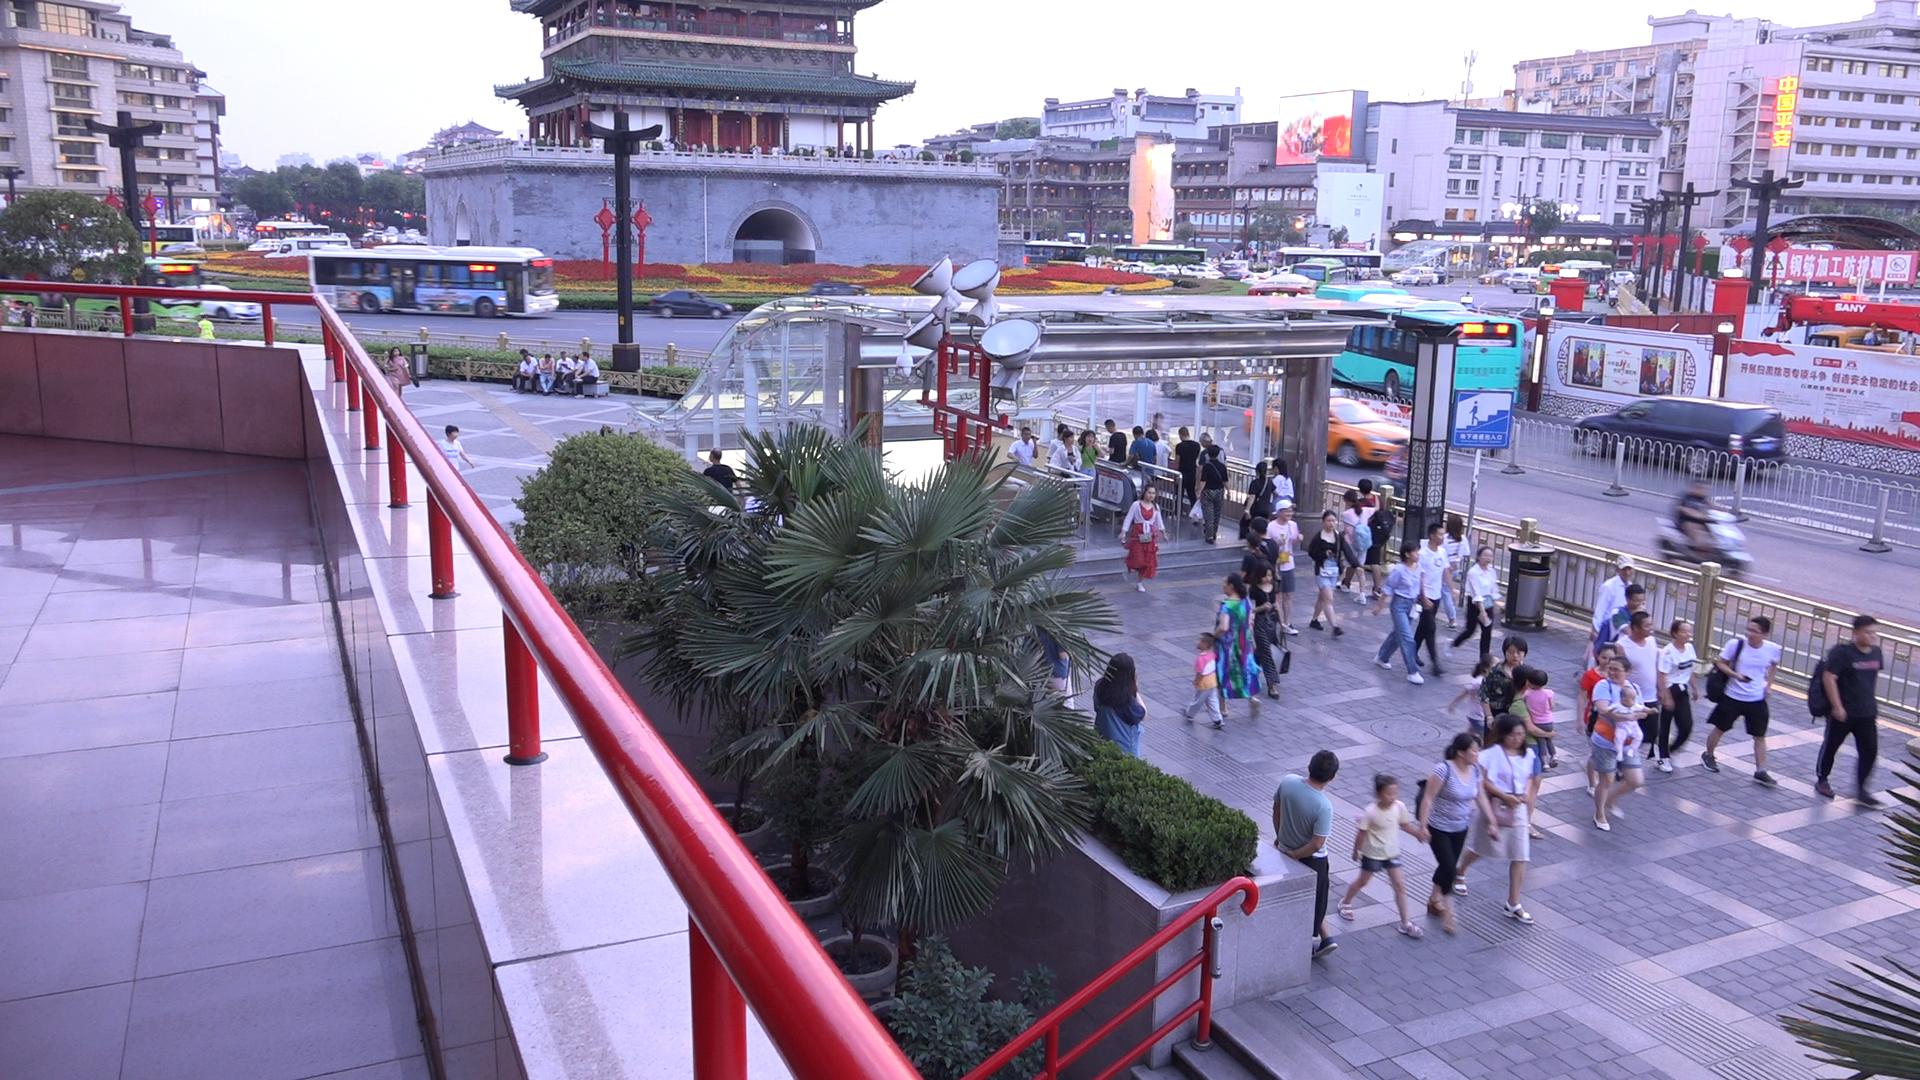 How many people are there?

172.